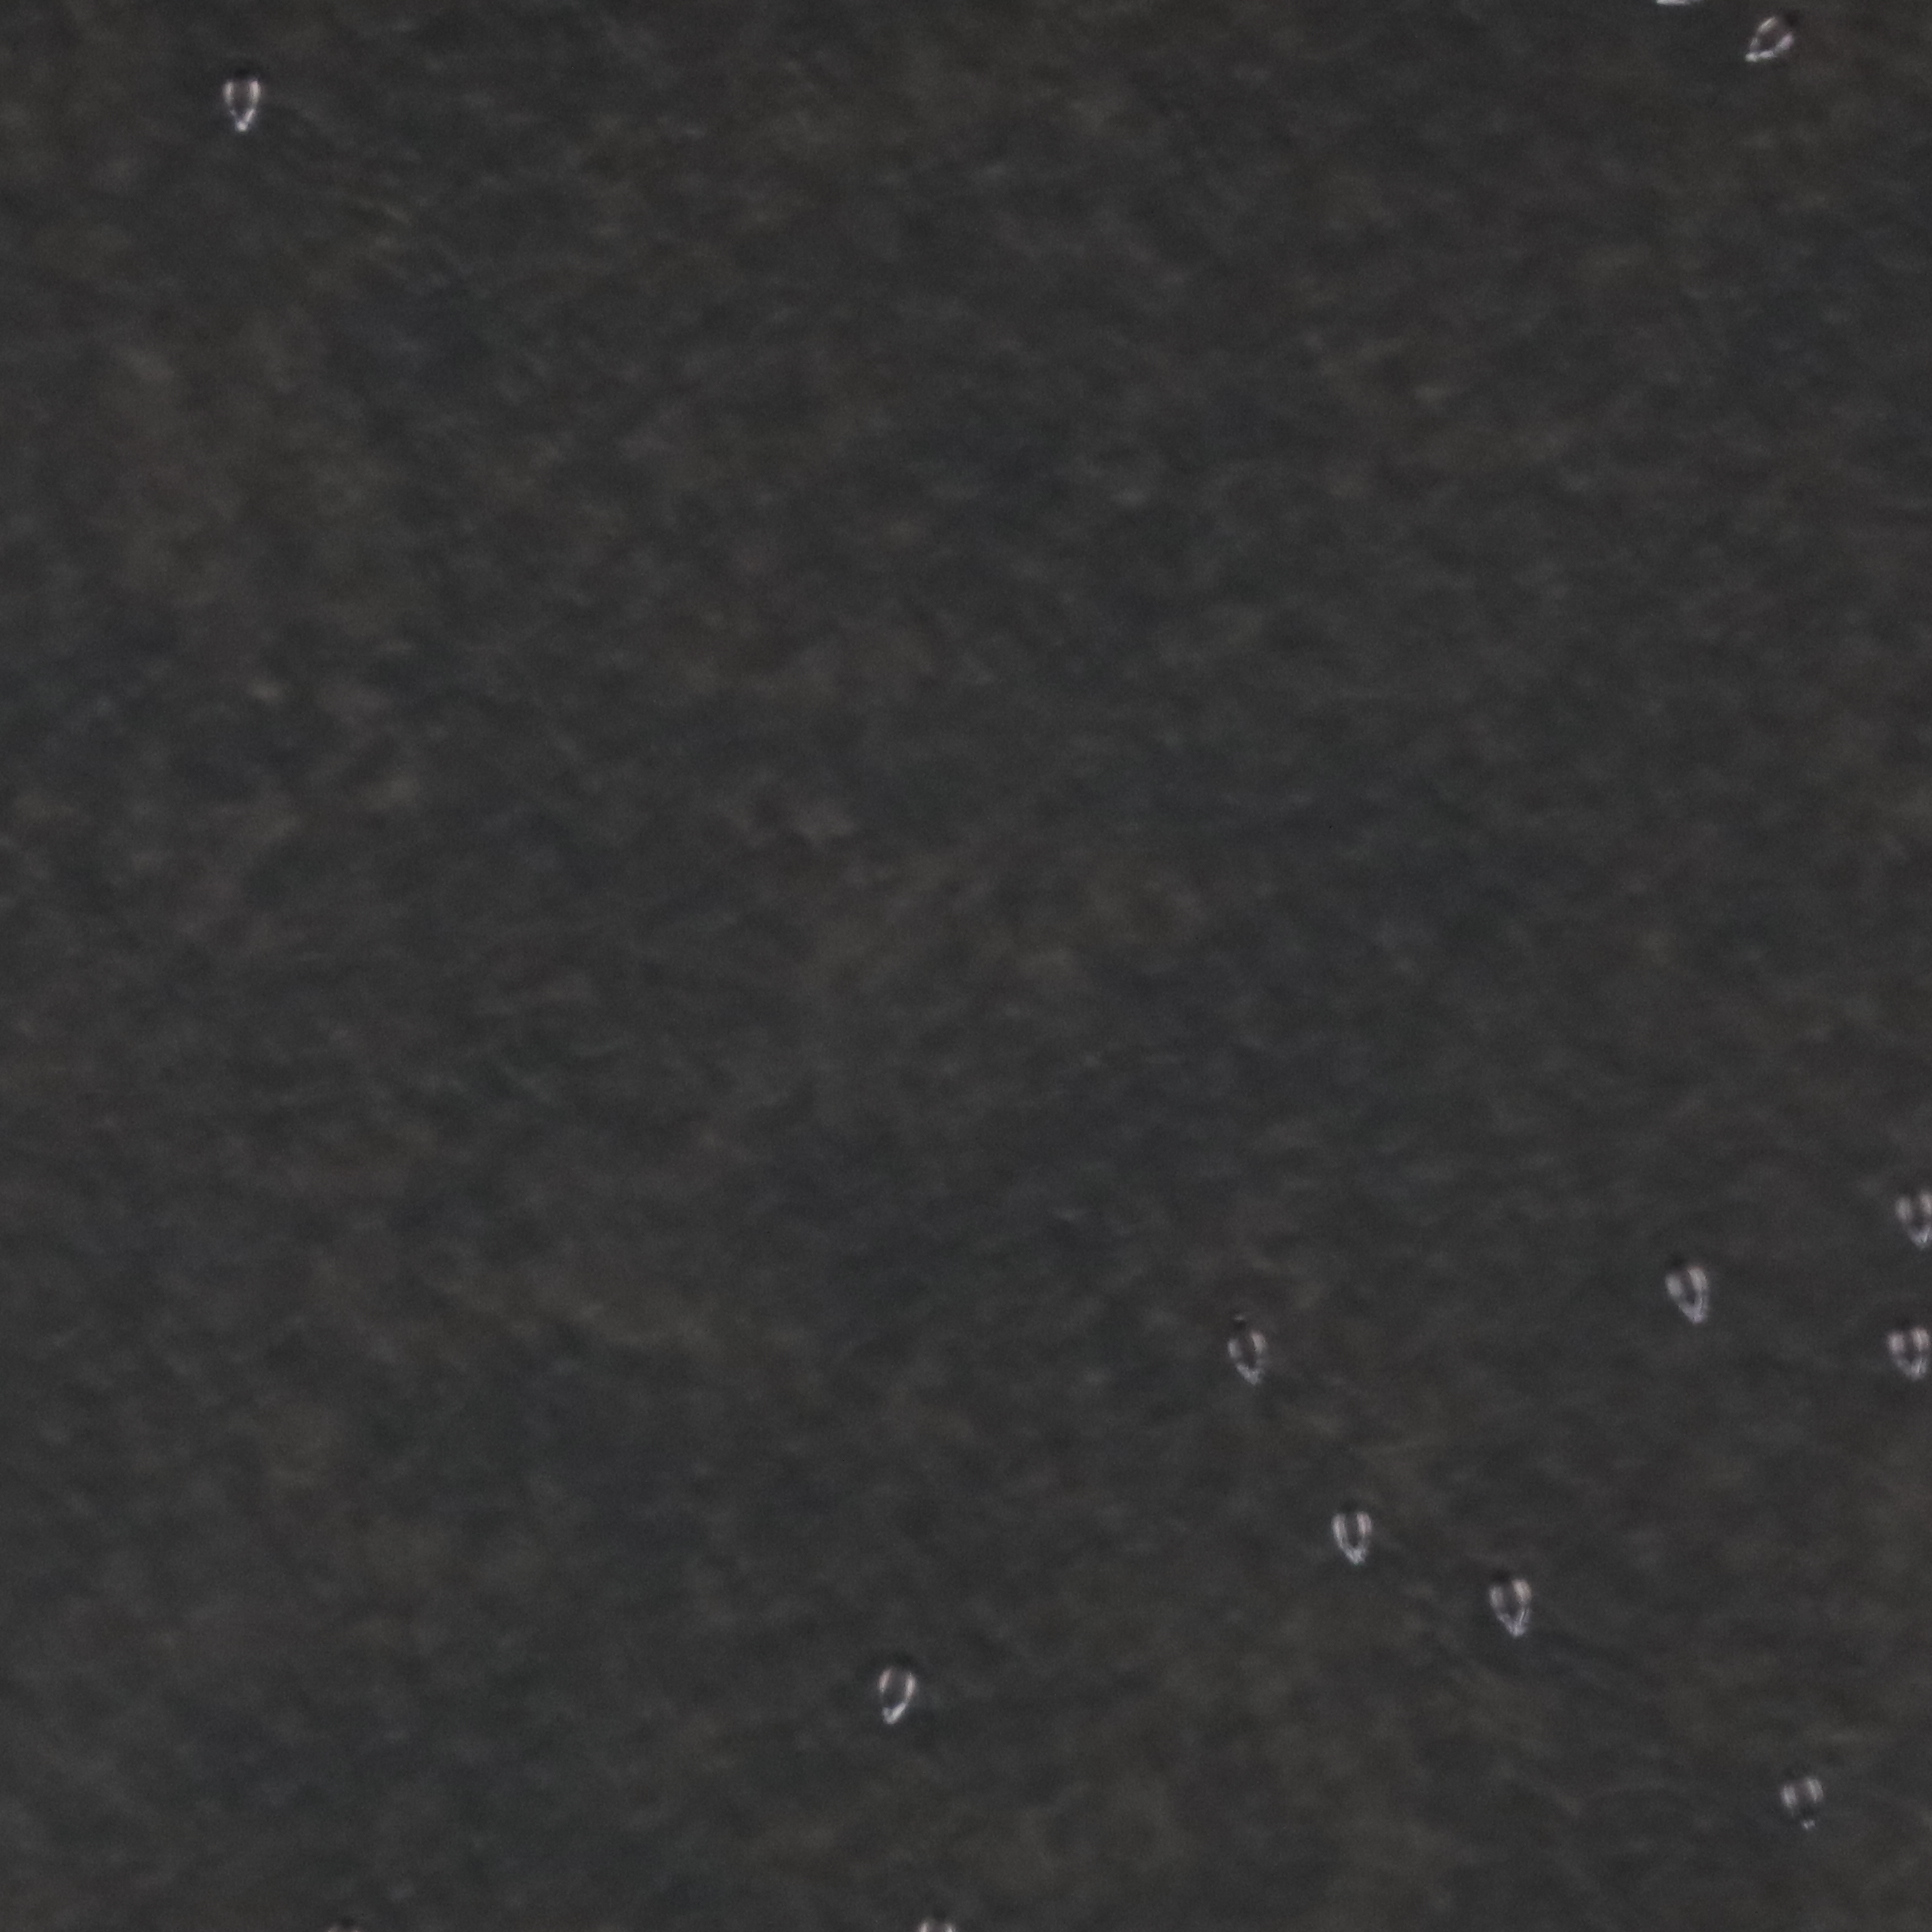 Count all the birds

10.